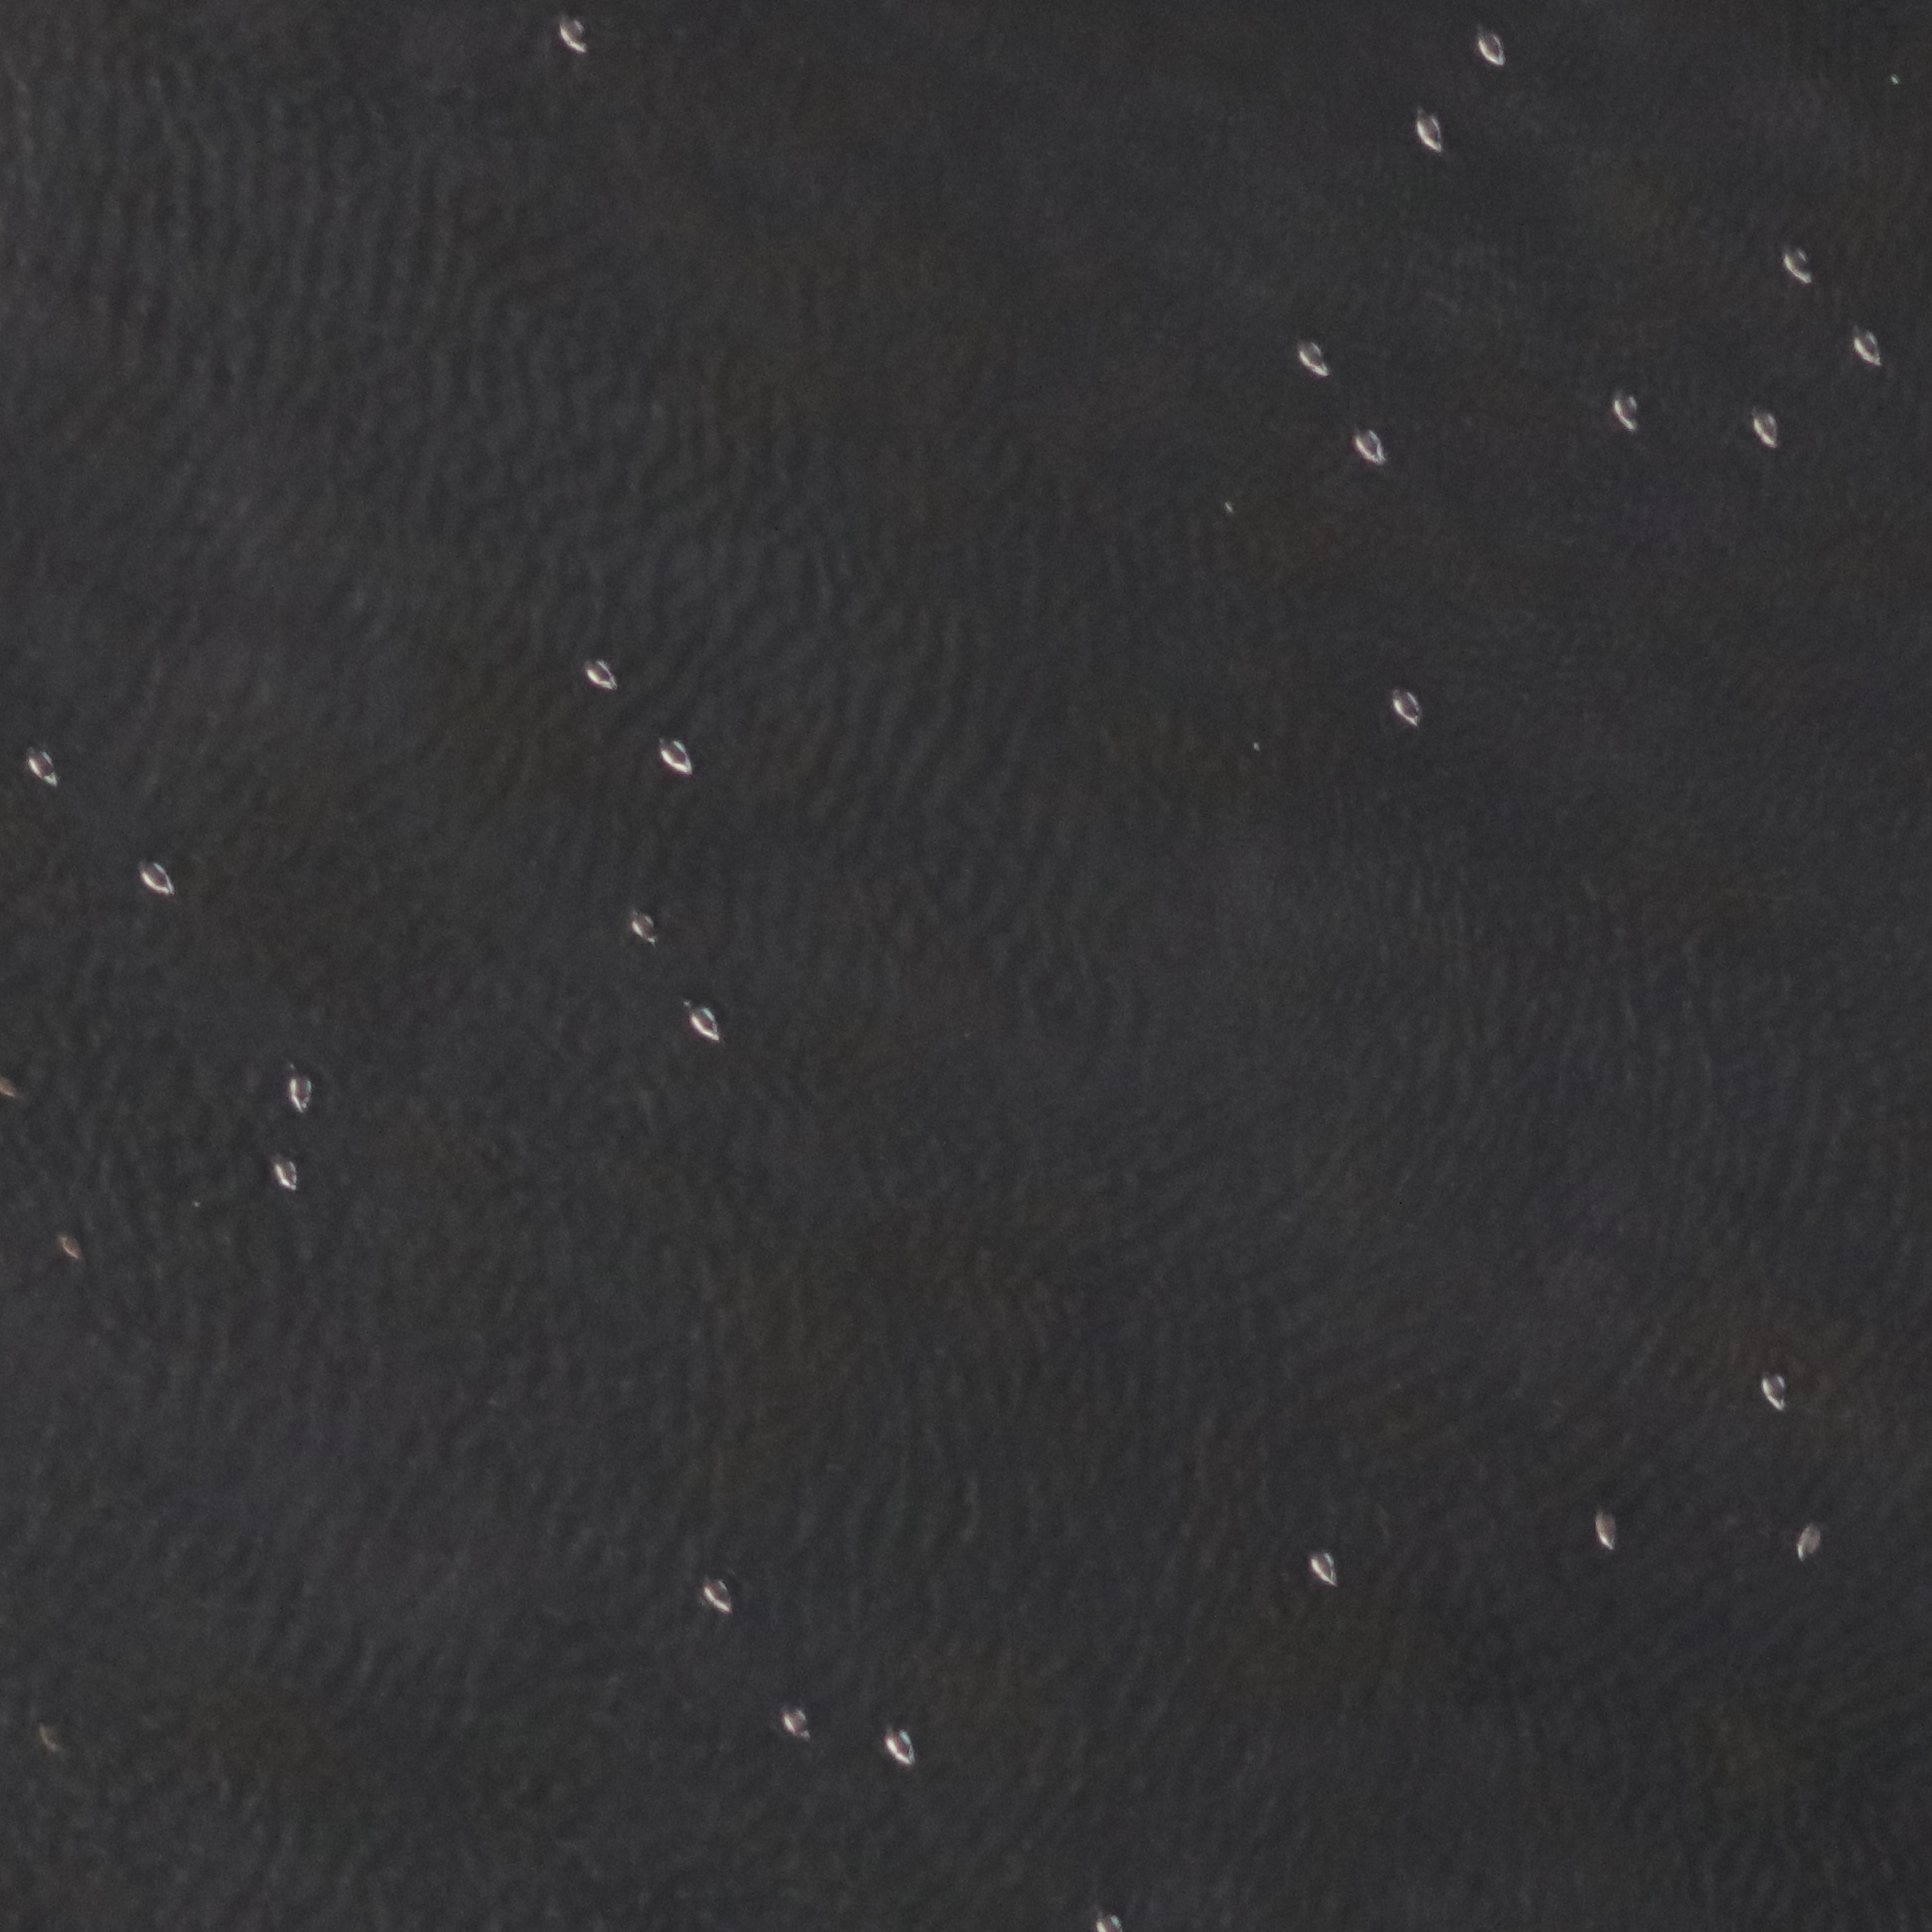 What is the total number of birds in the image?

28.